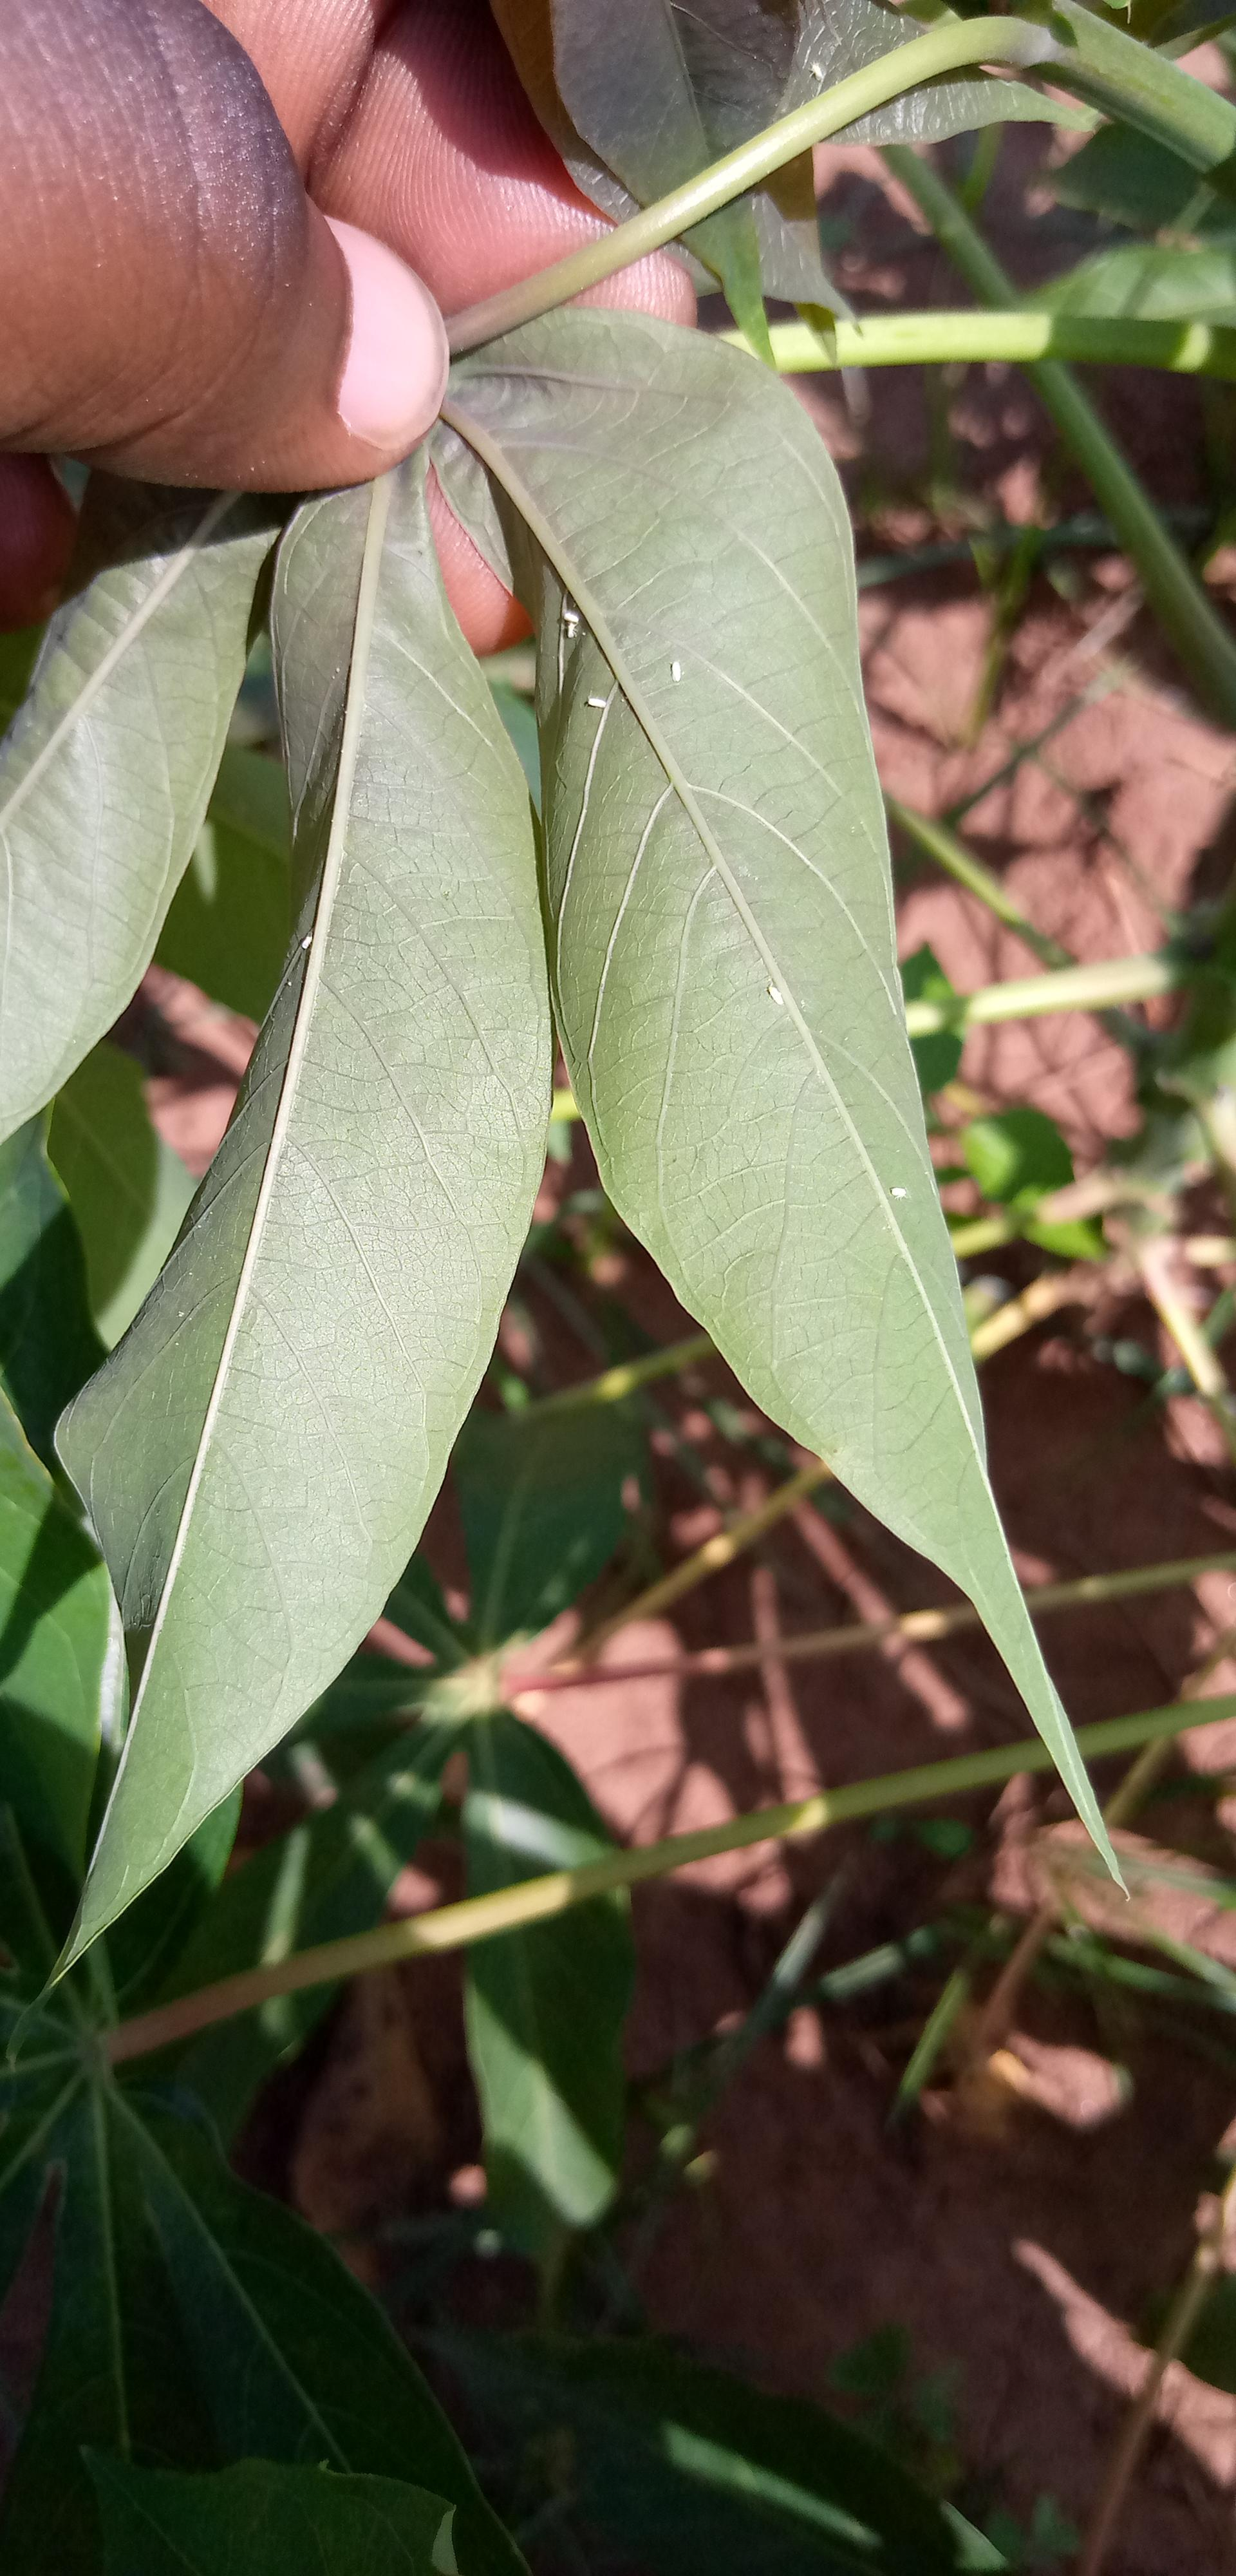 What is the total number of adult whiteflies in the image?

7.